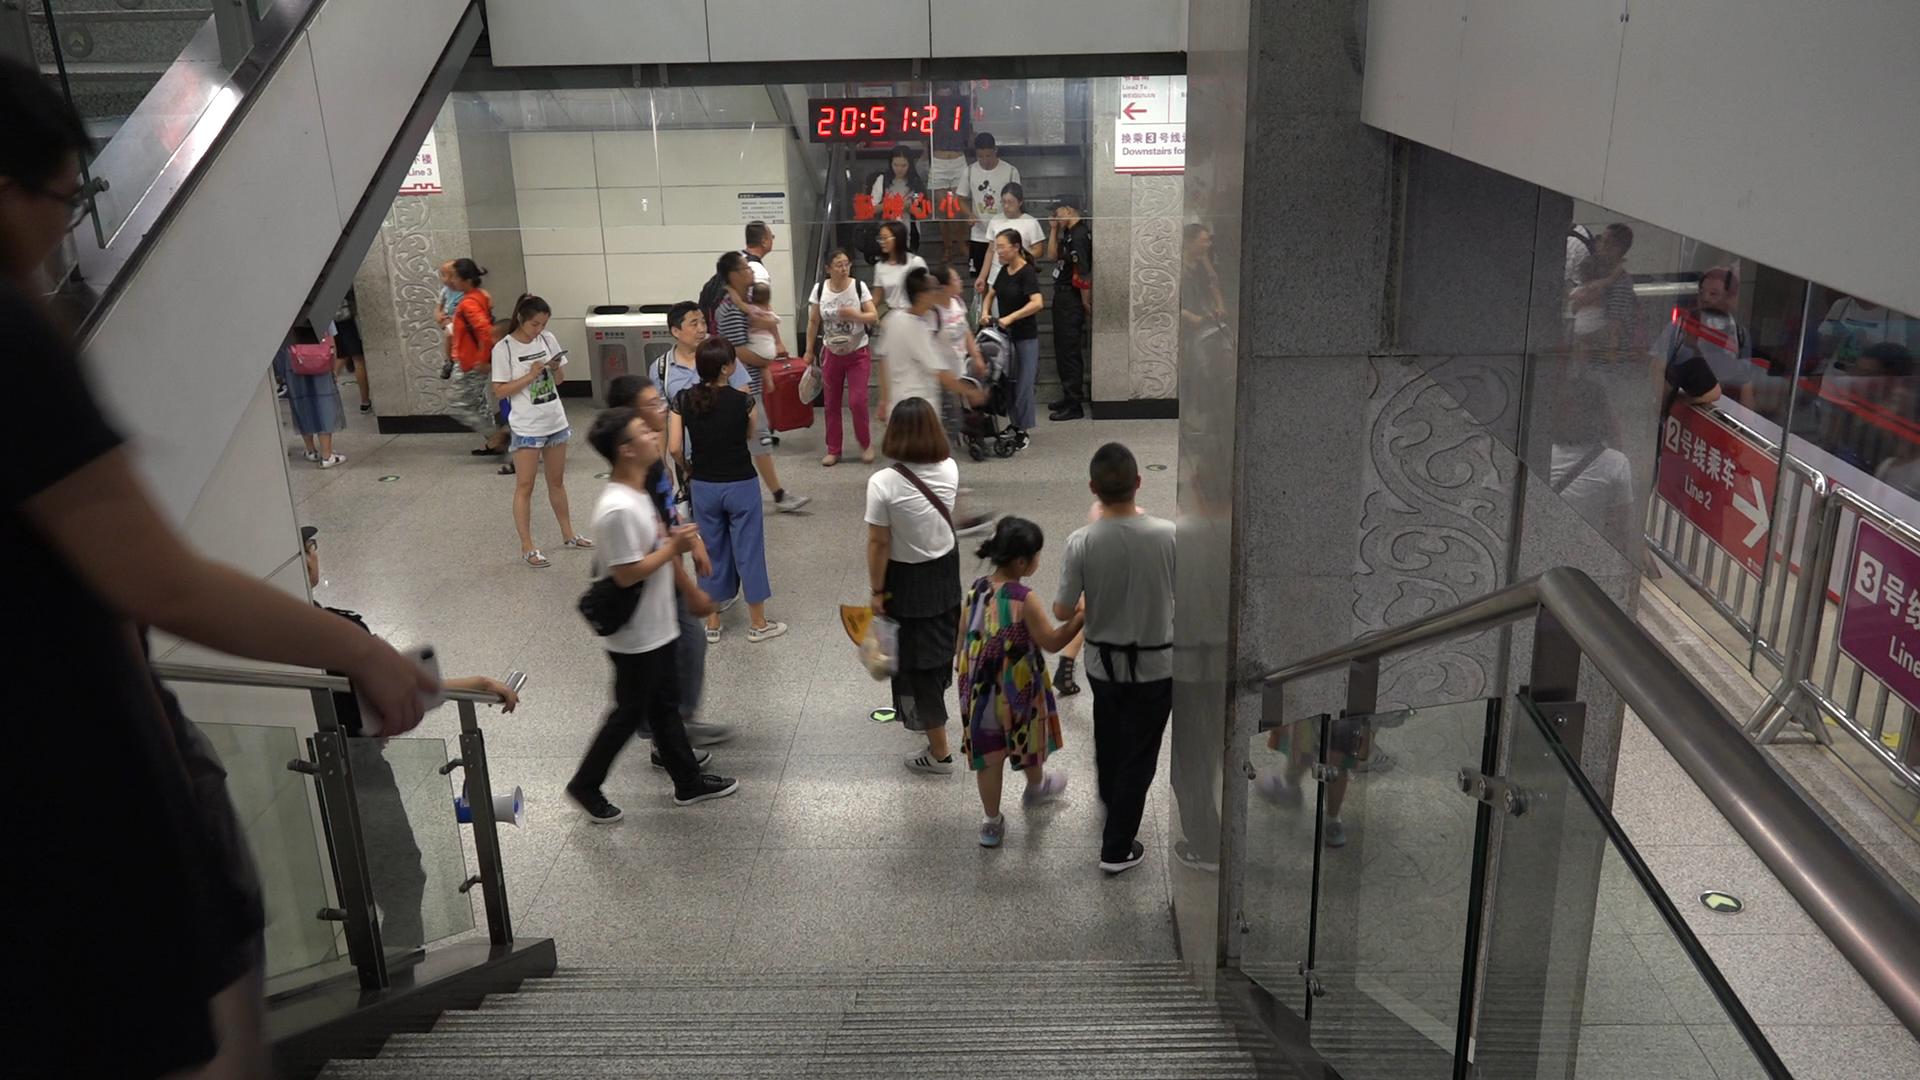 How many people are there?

25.